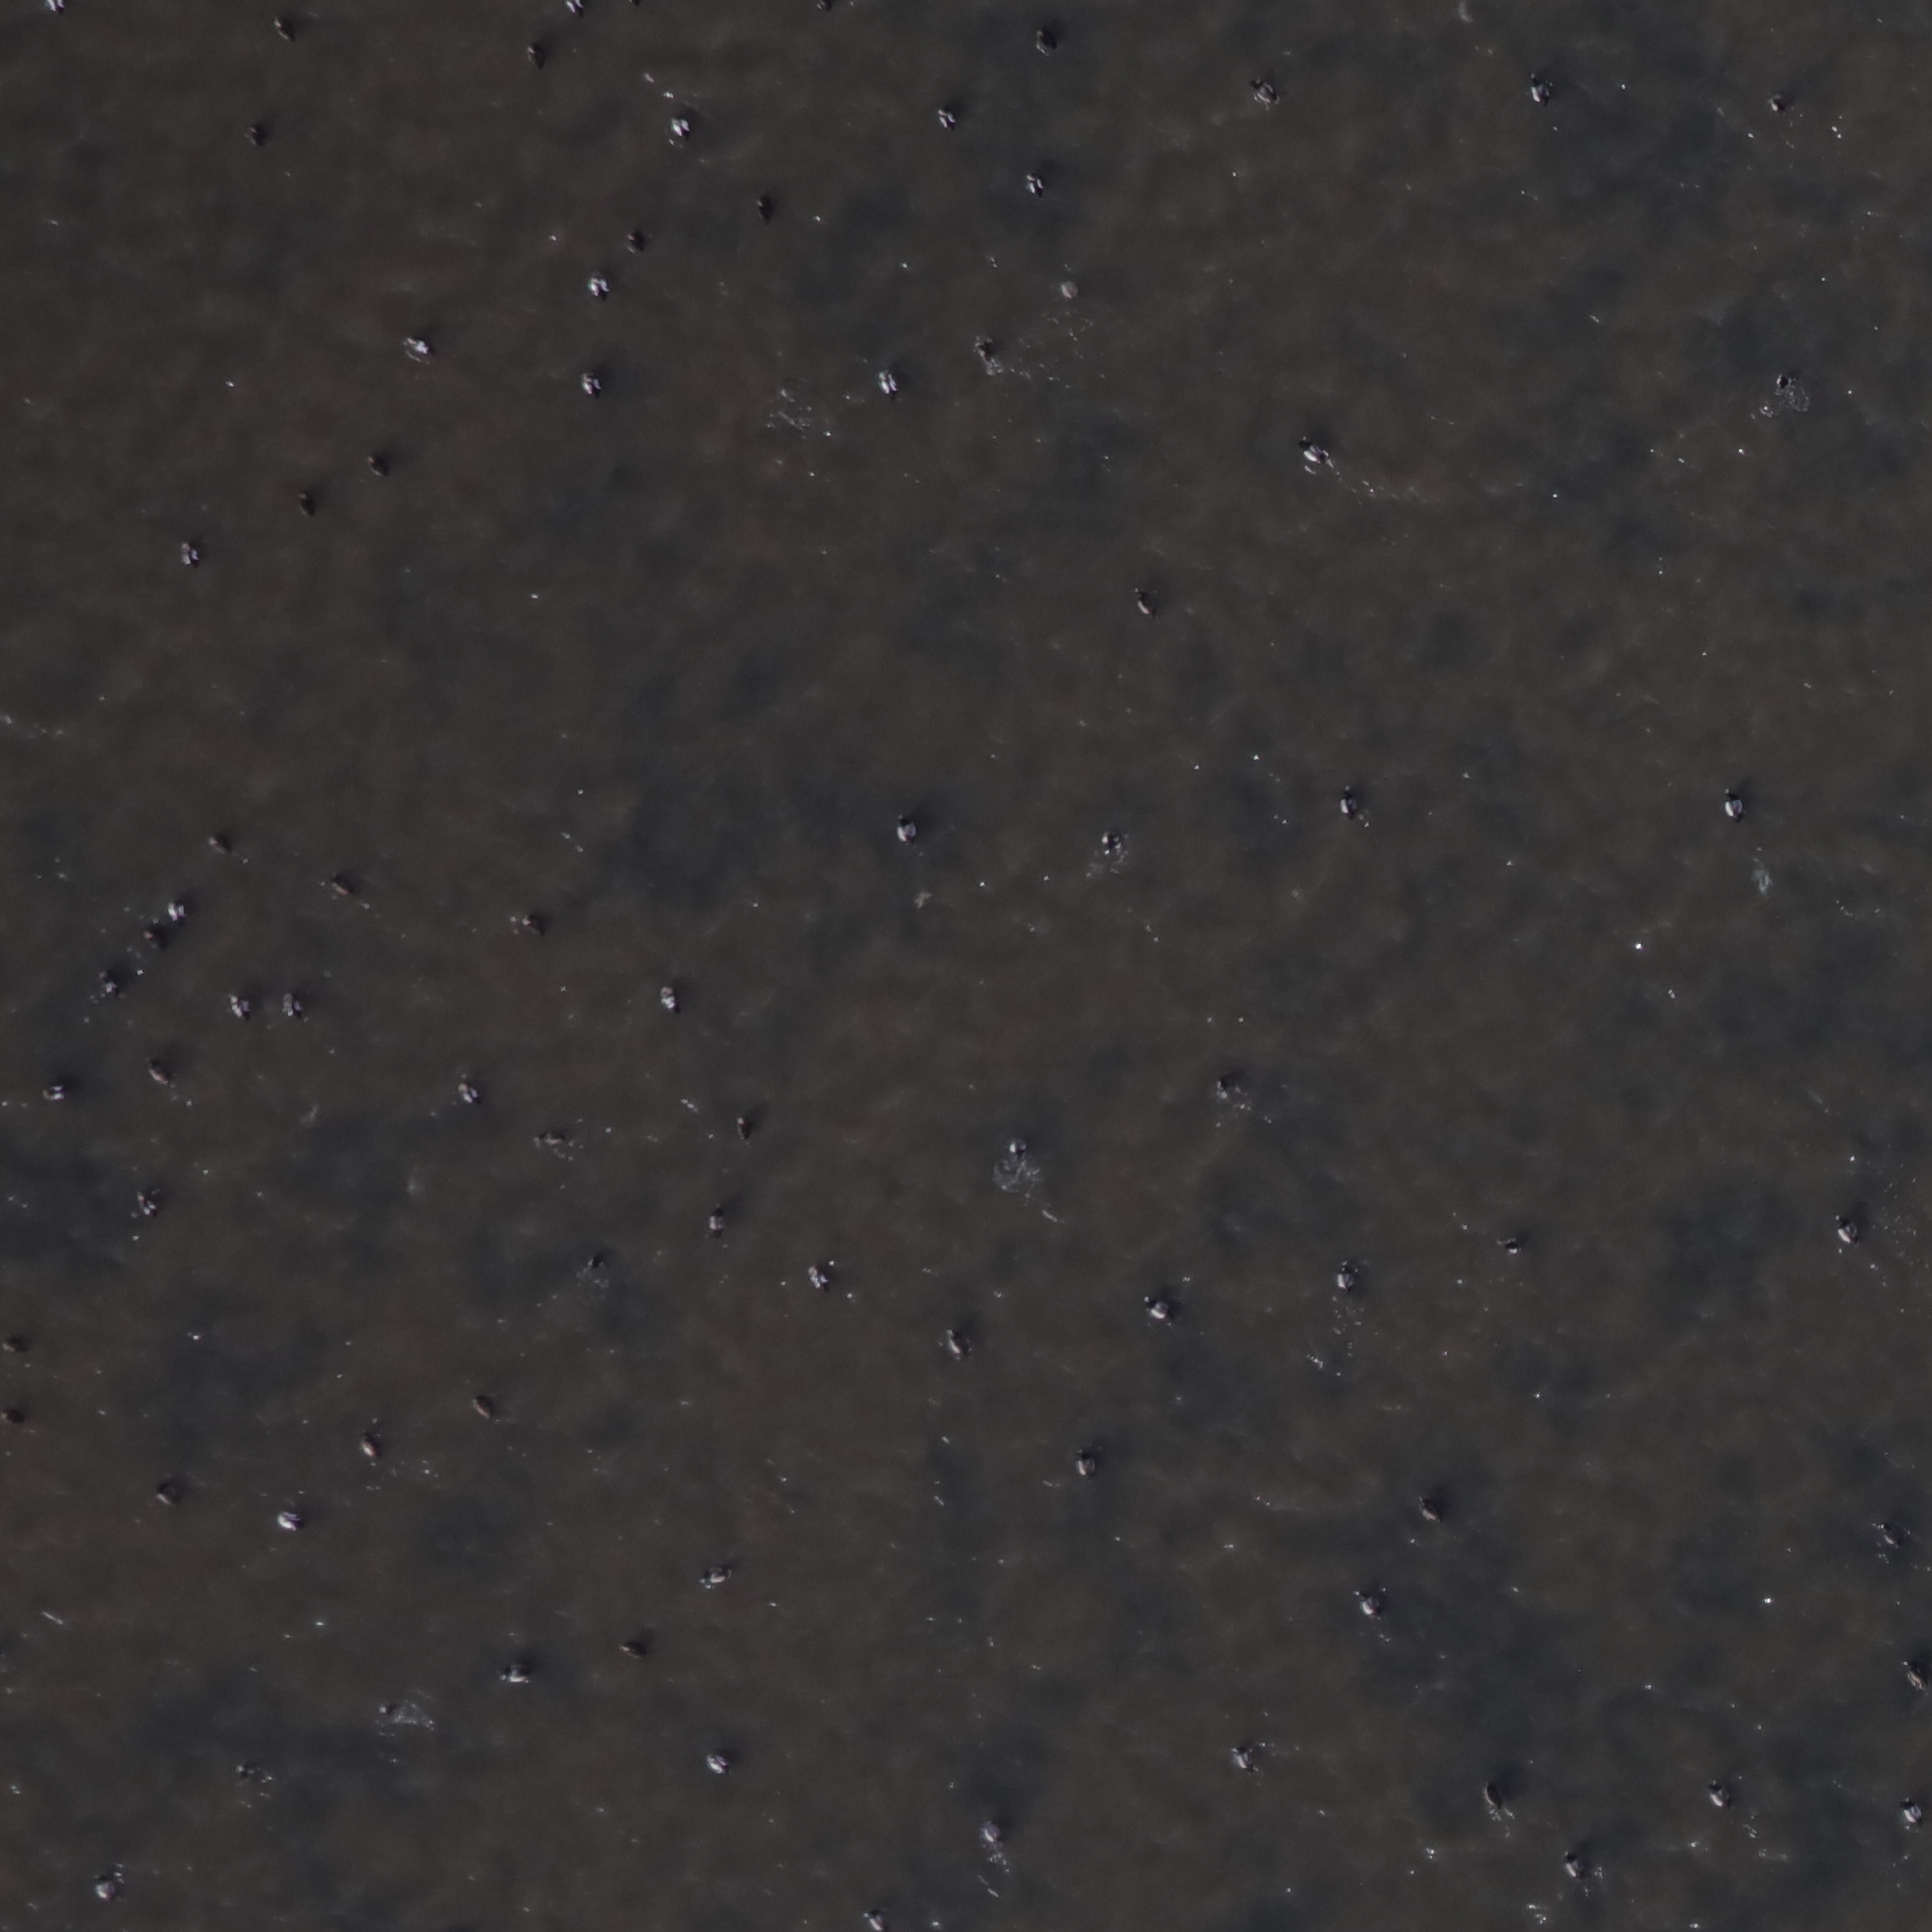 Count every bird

80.